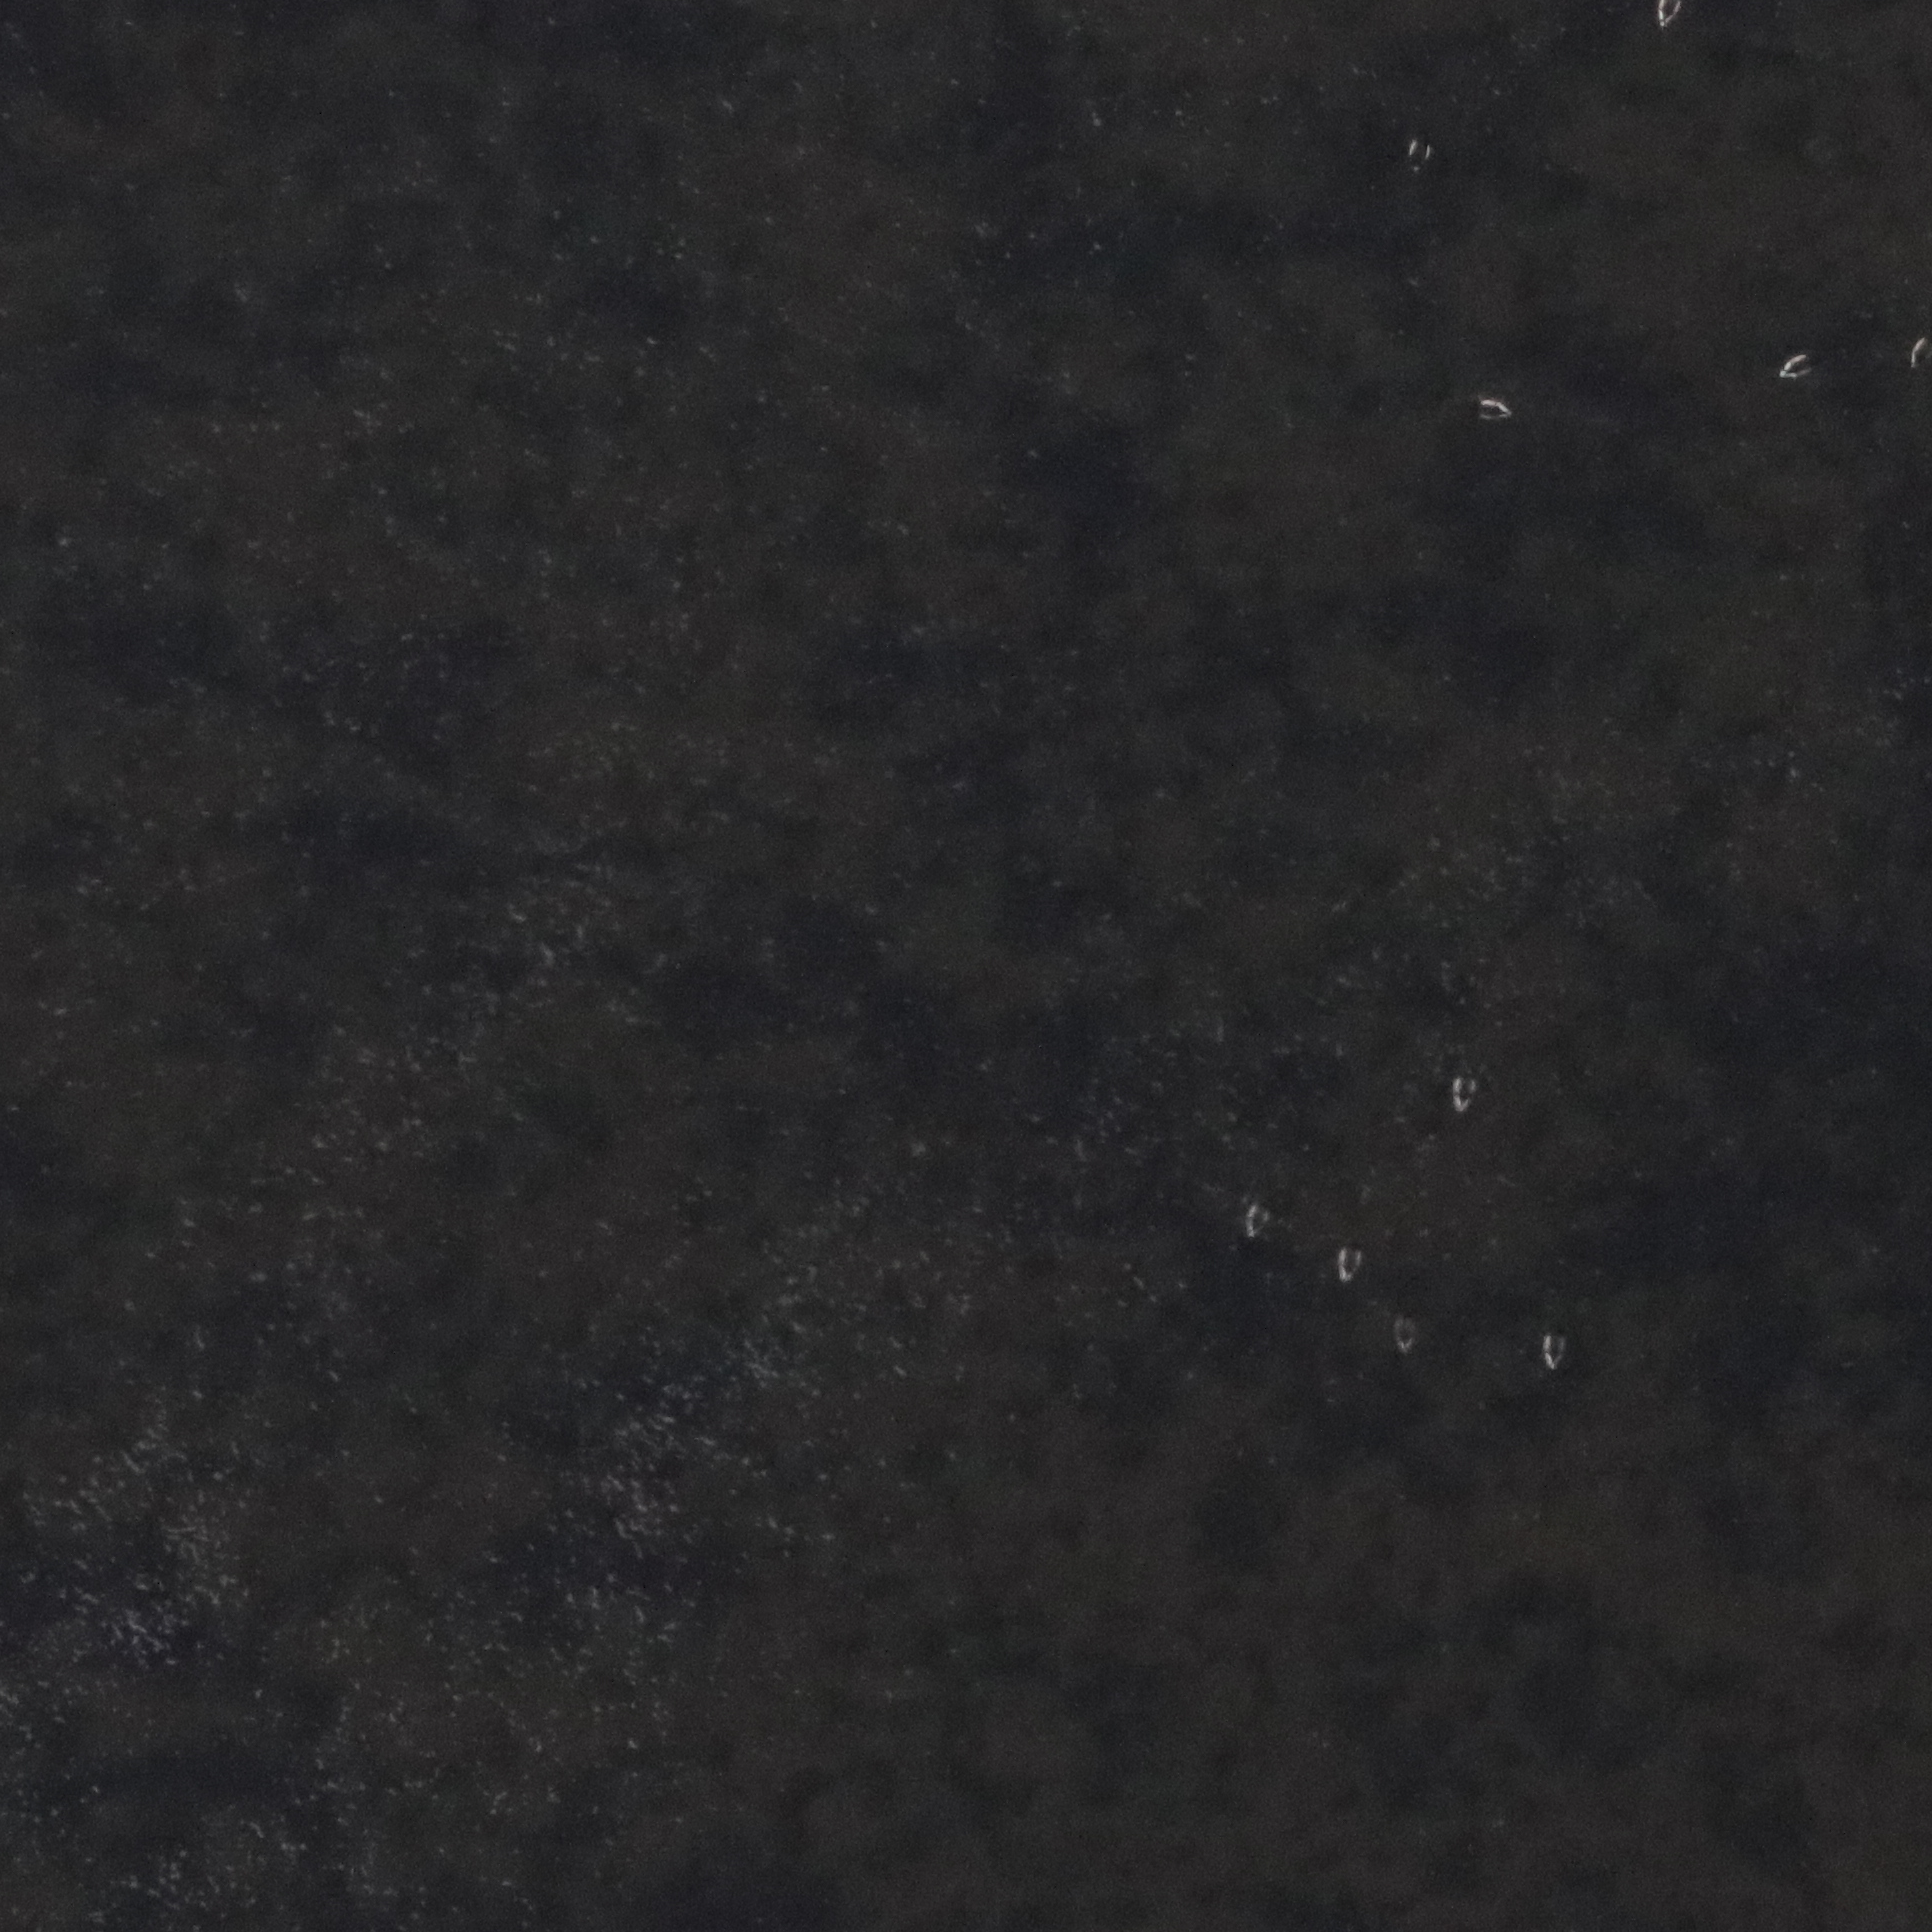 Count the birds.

10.